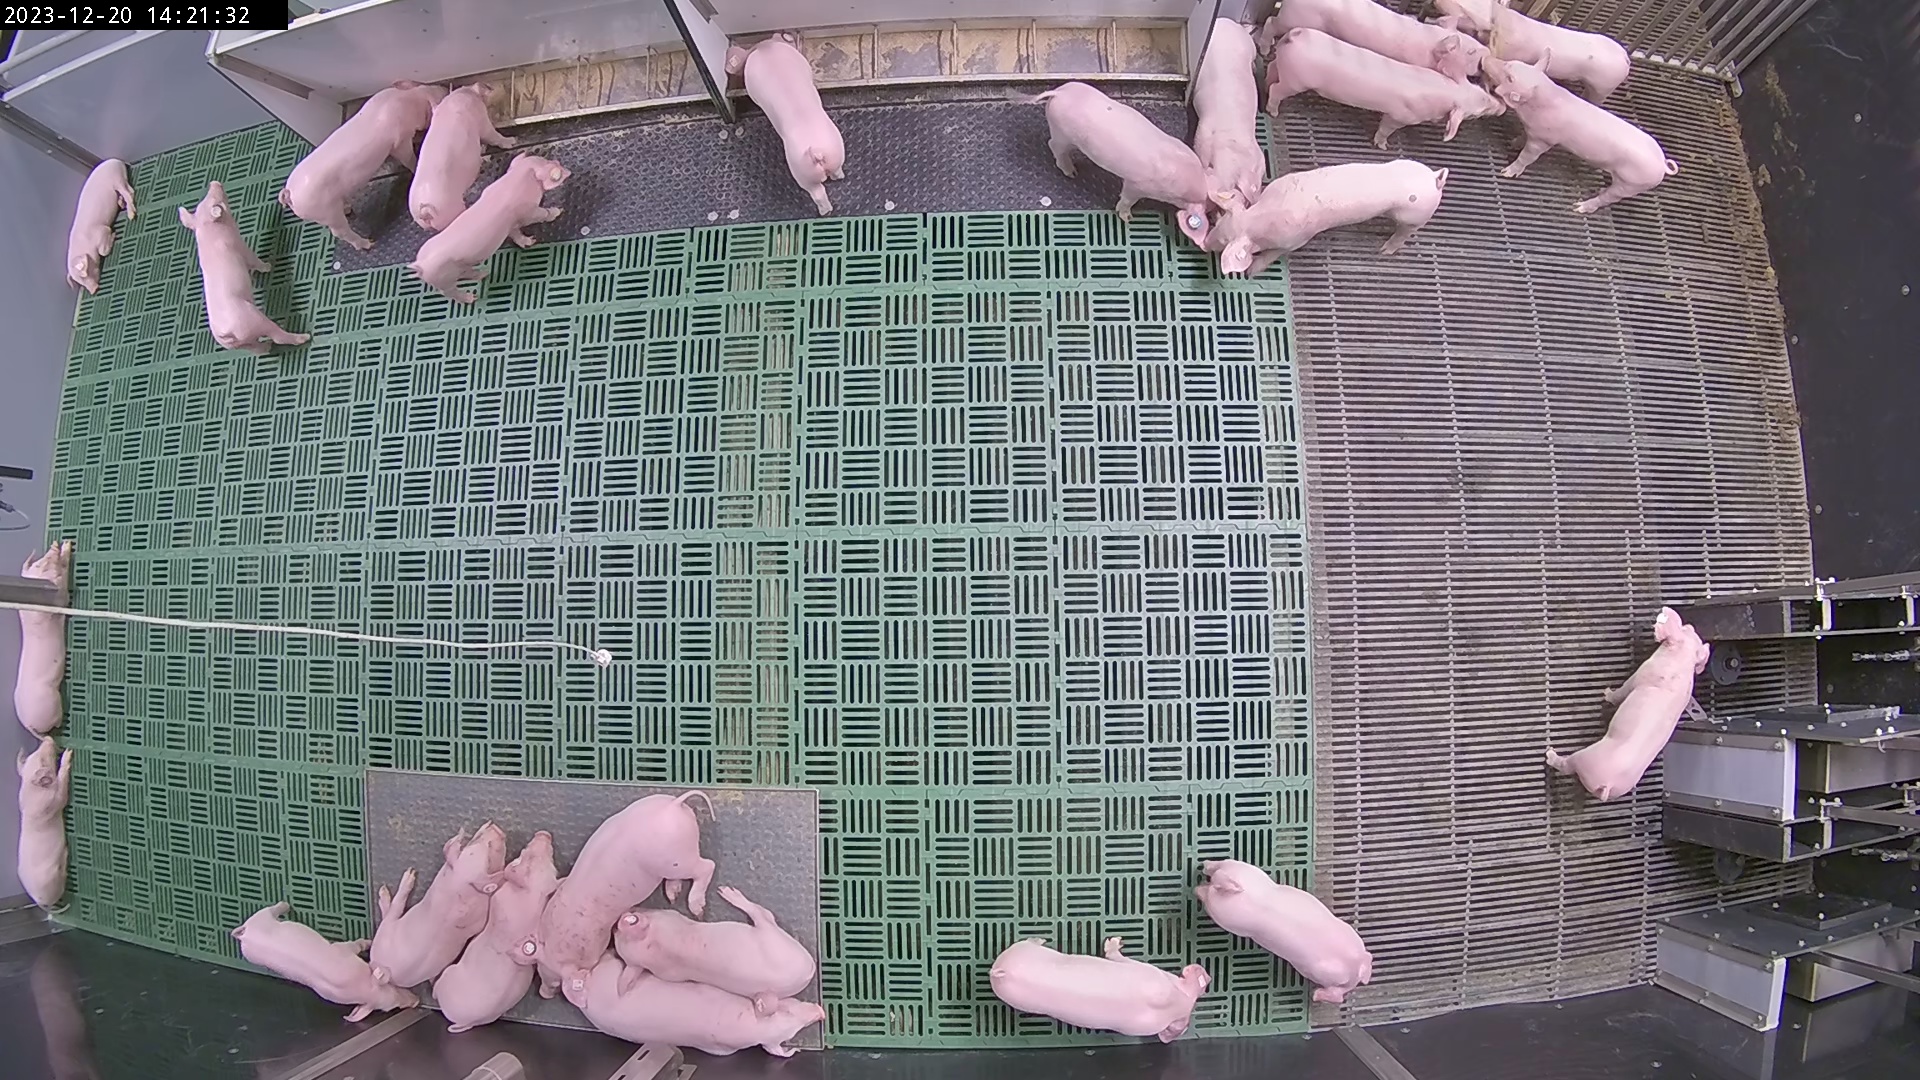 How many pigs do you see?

24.